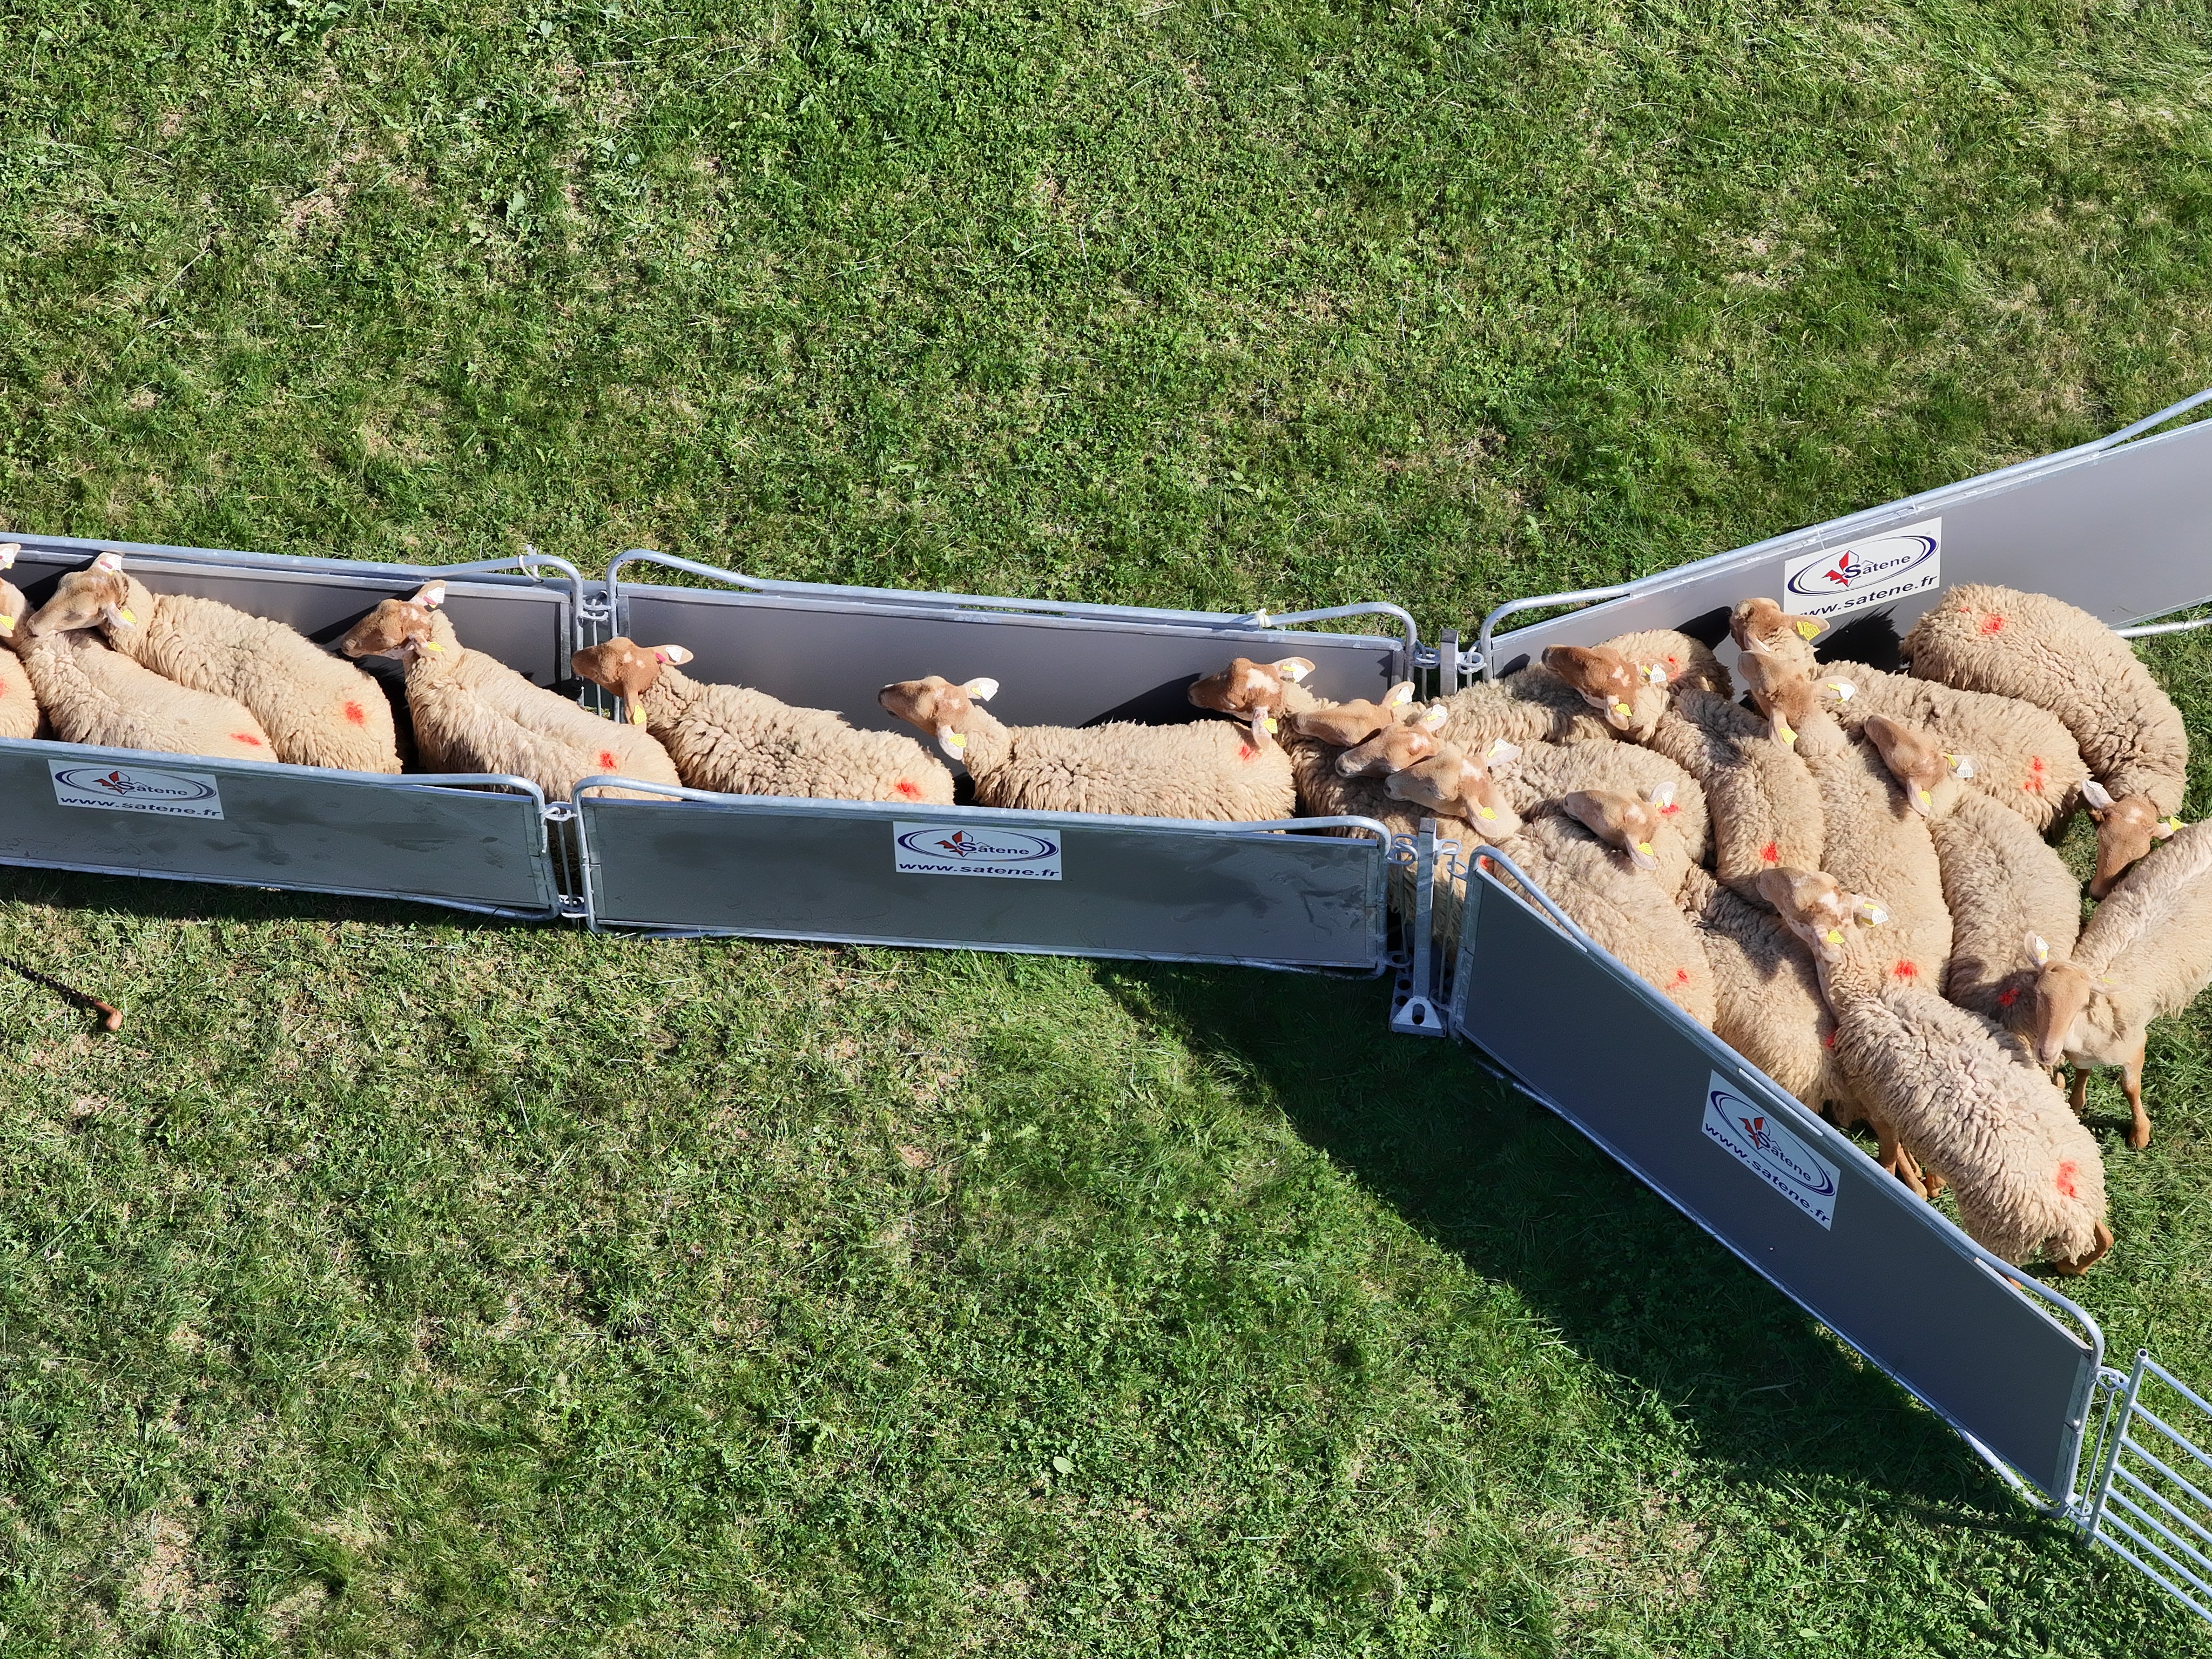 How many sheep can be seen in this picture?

18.